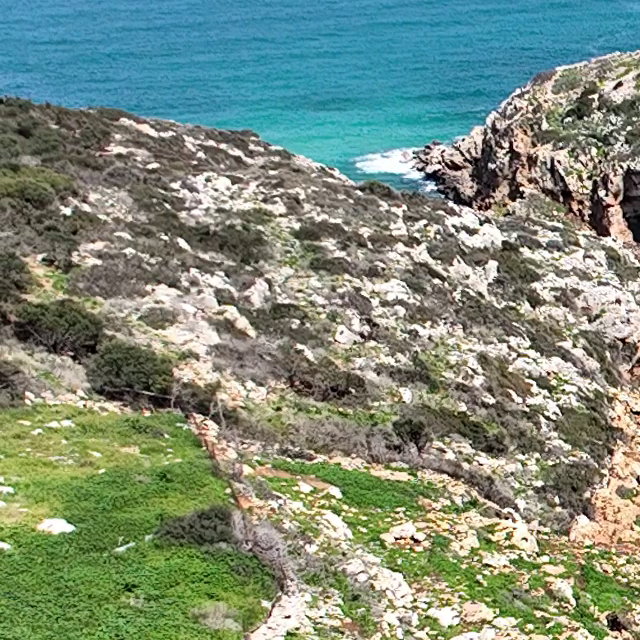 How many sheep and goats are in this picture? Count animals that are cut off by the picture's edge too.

0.